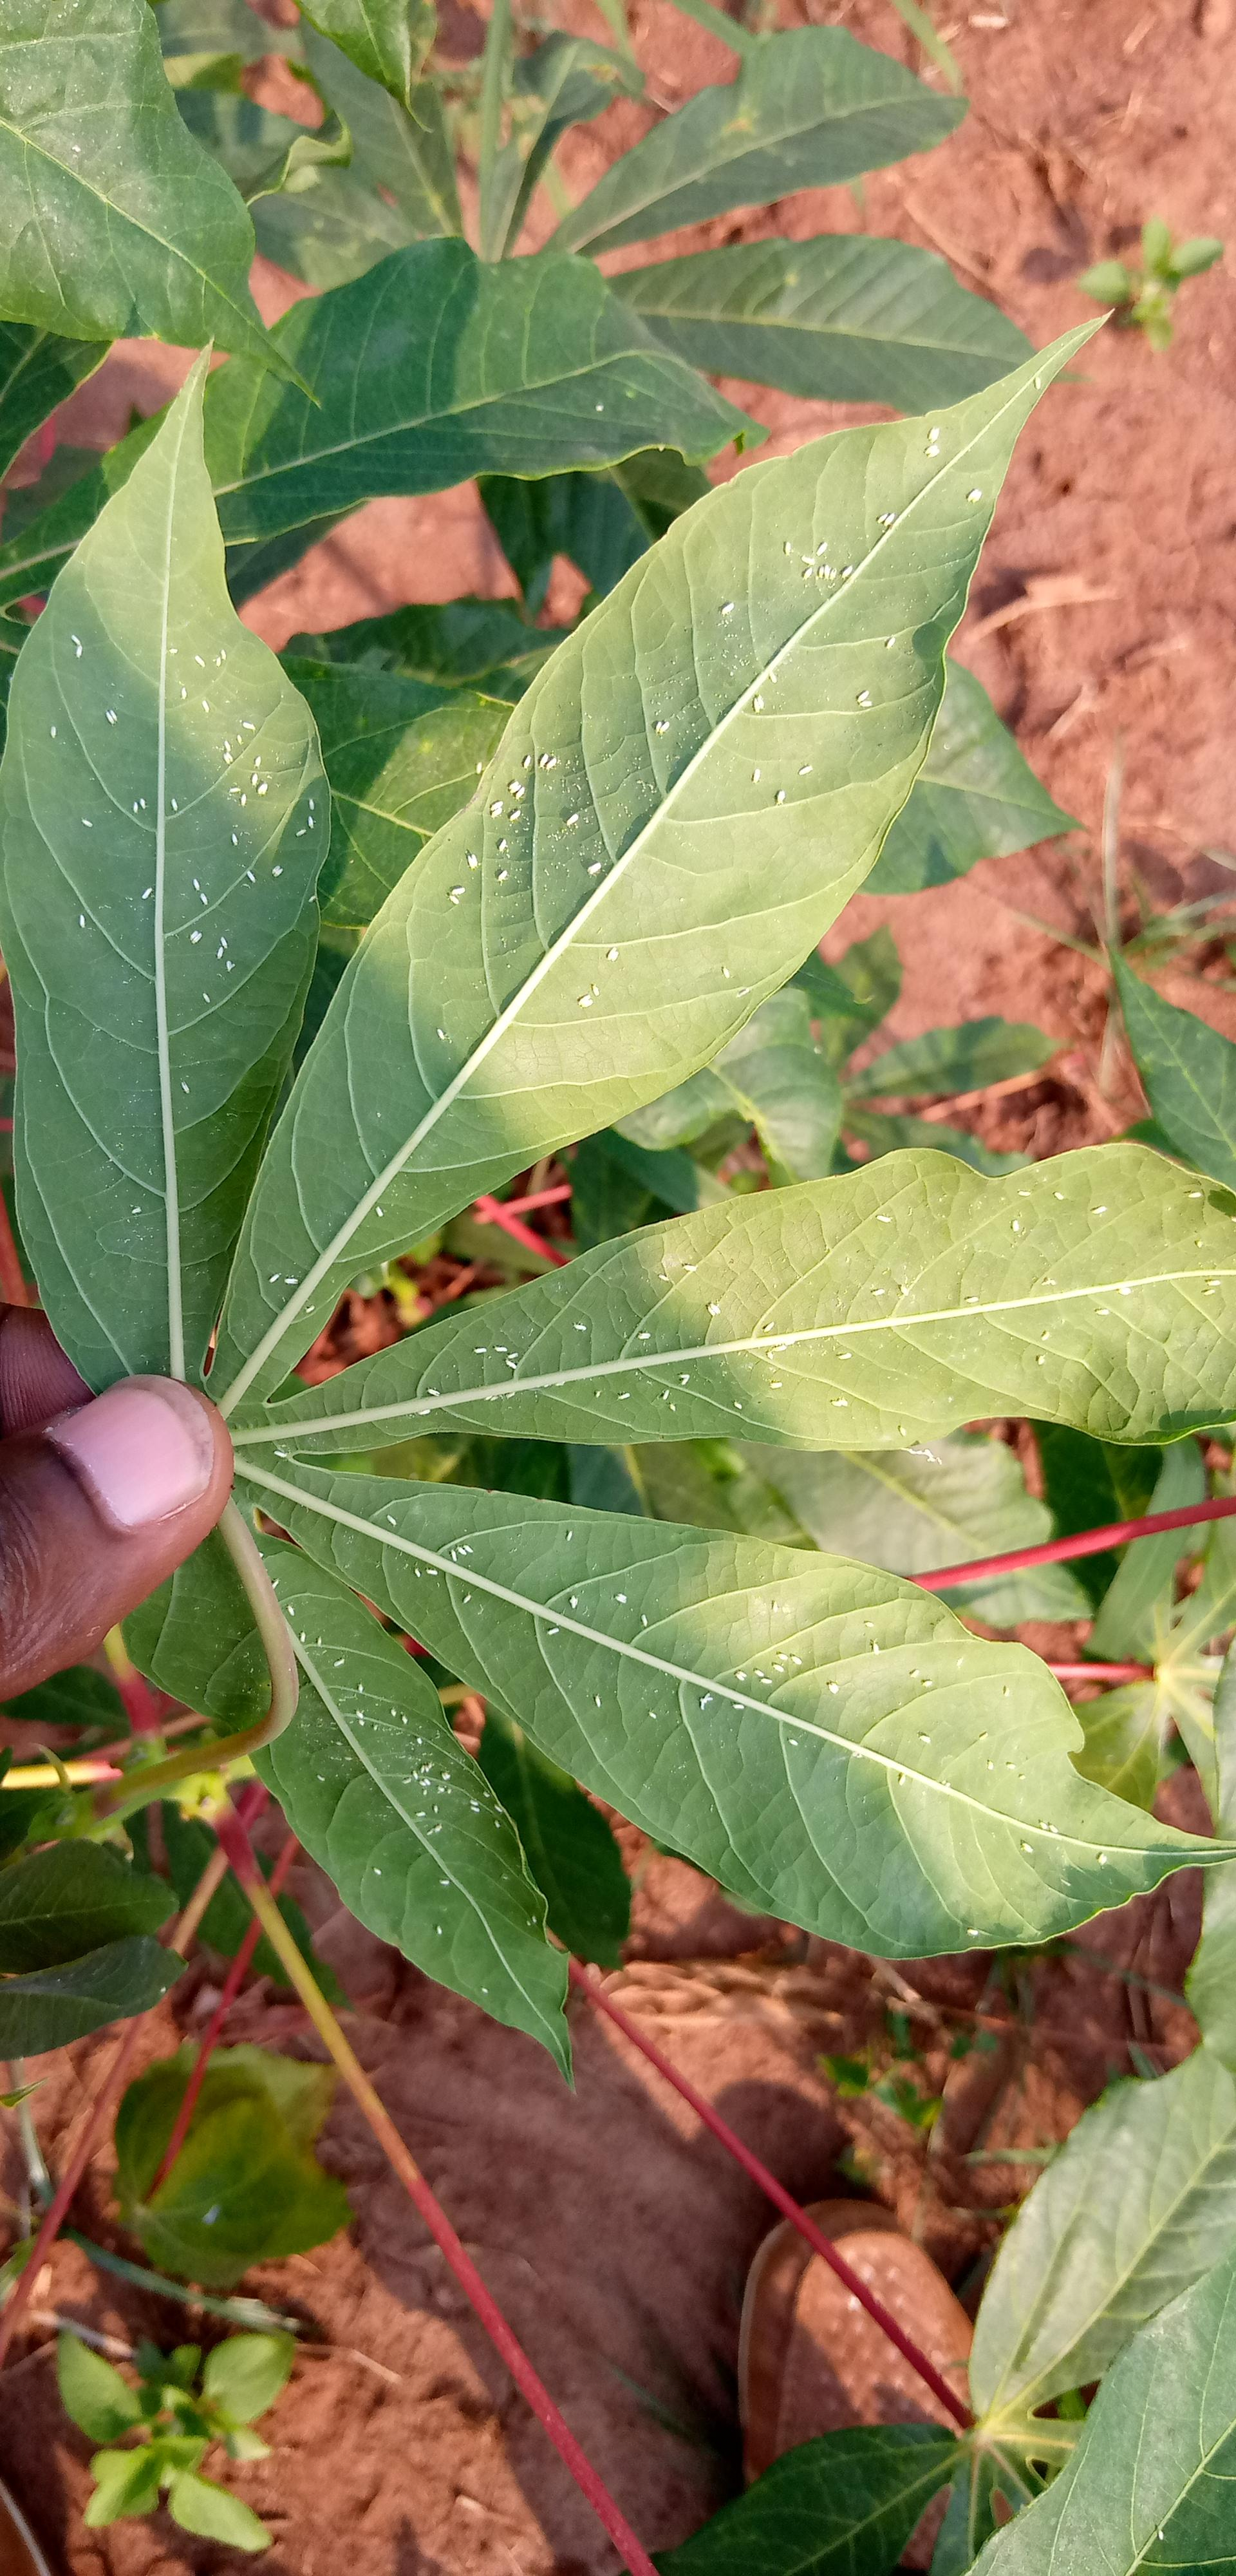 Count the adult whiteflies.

231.